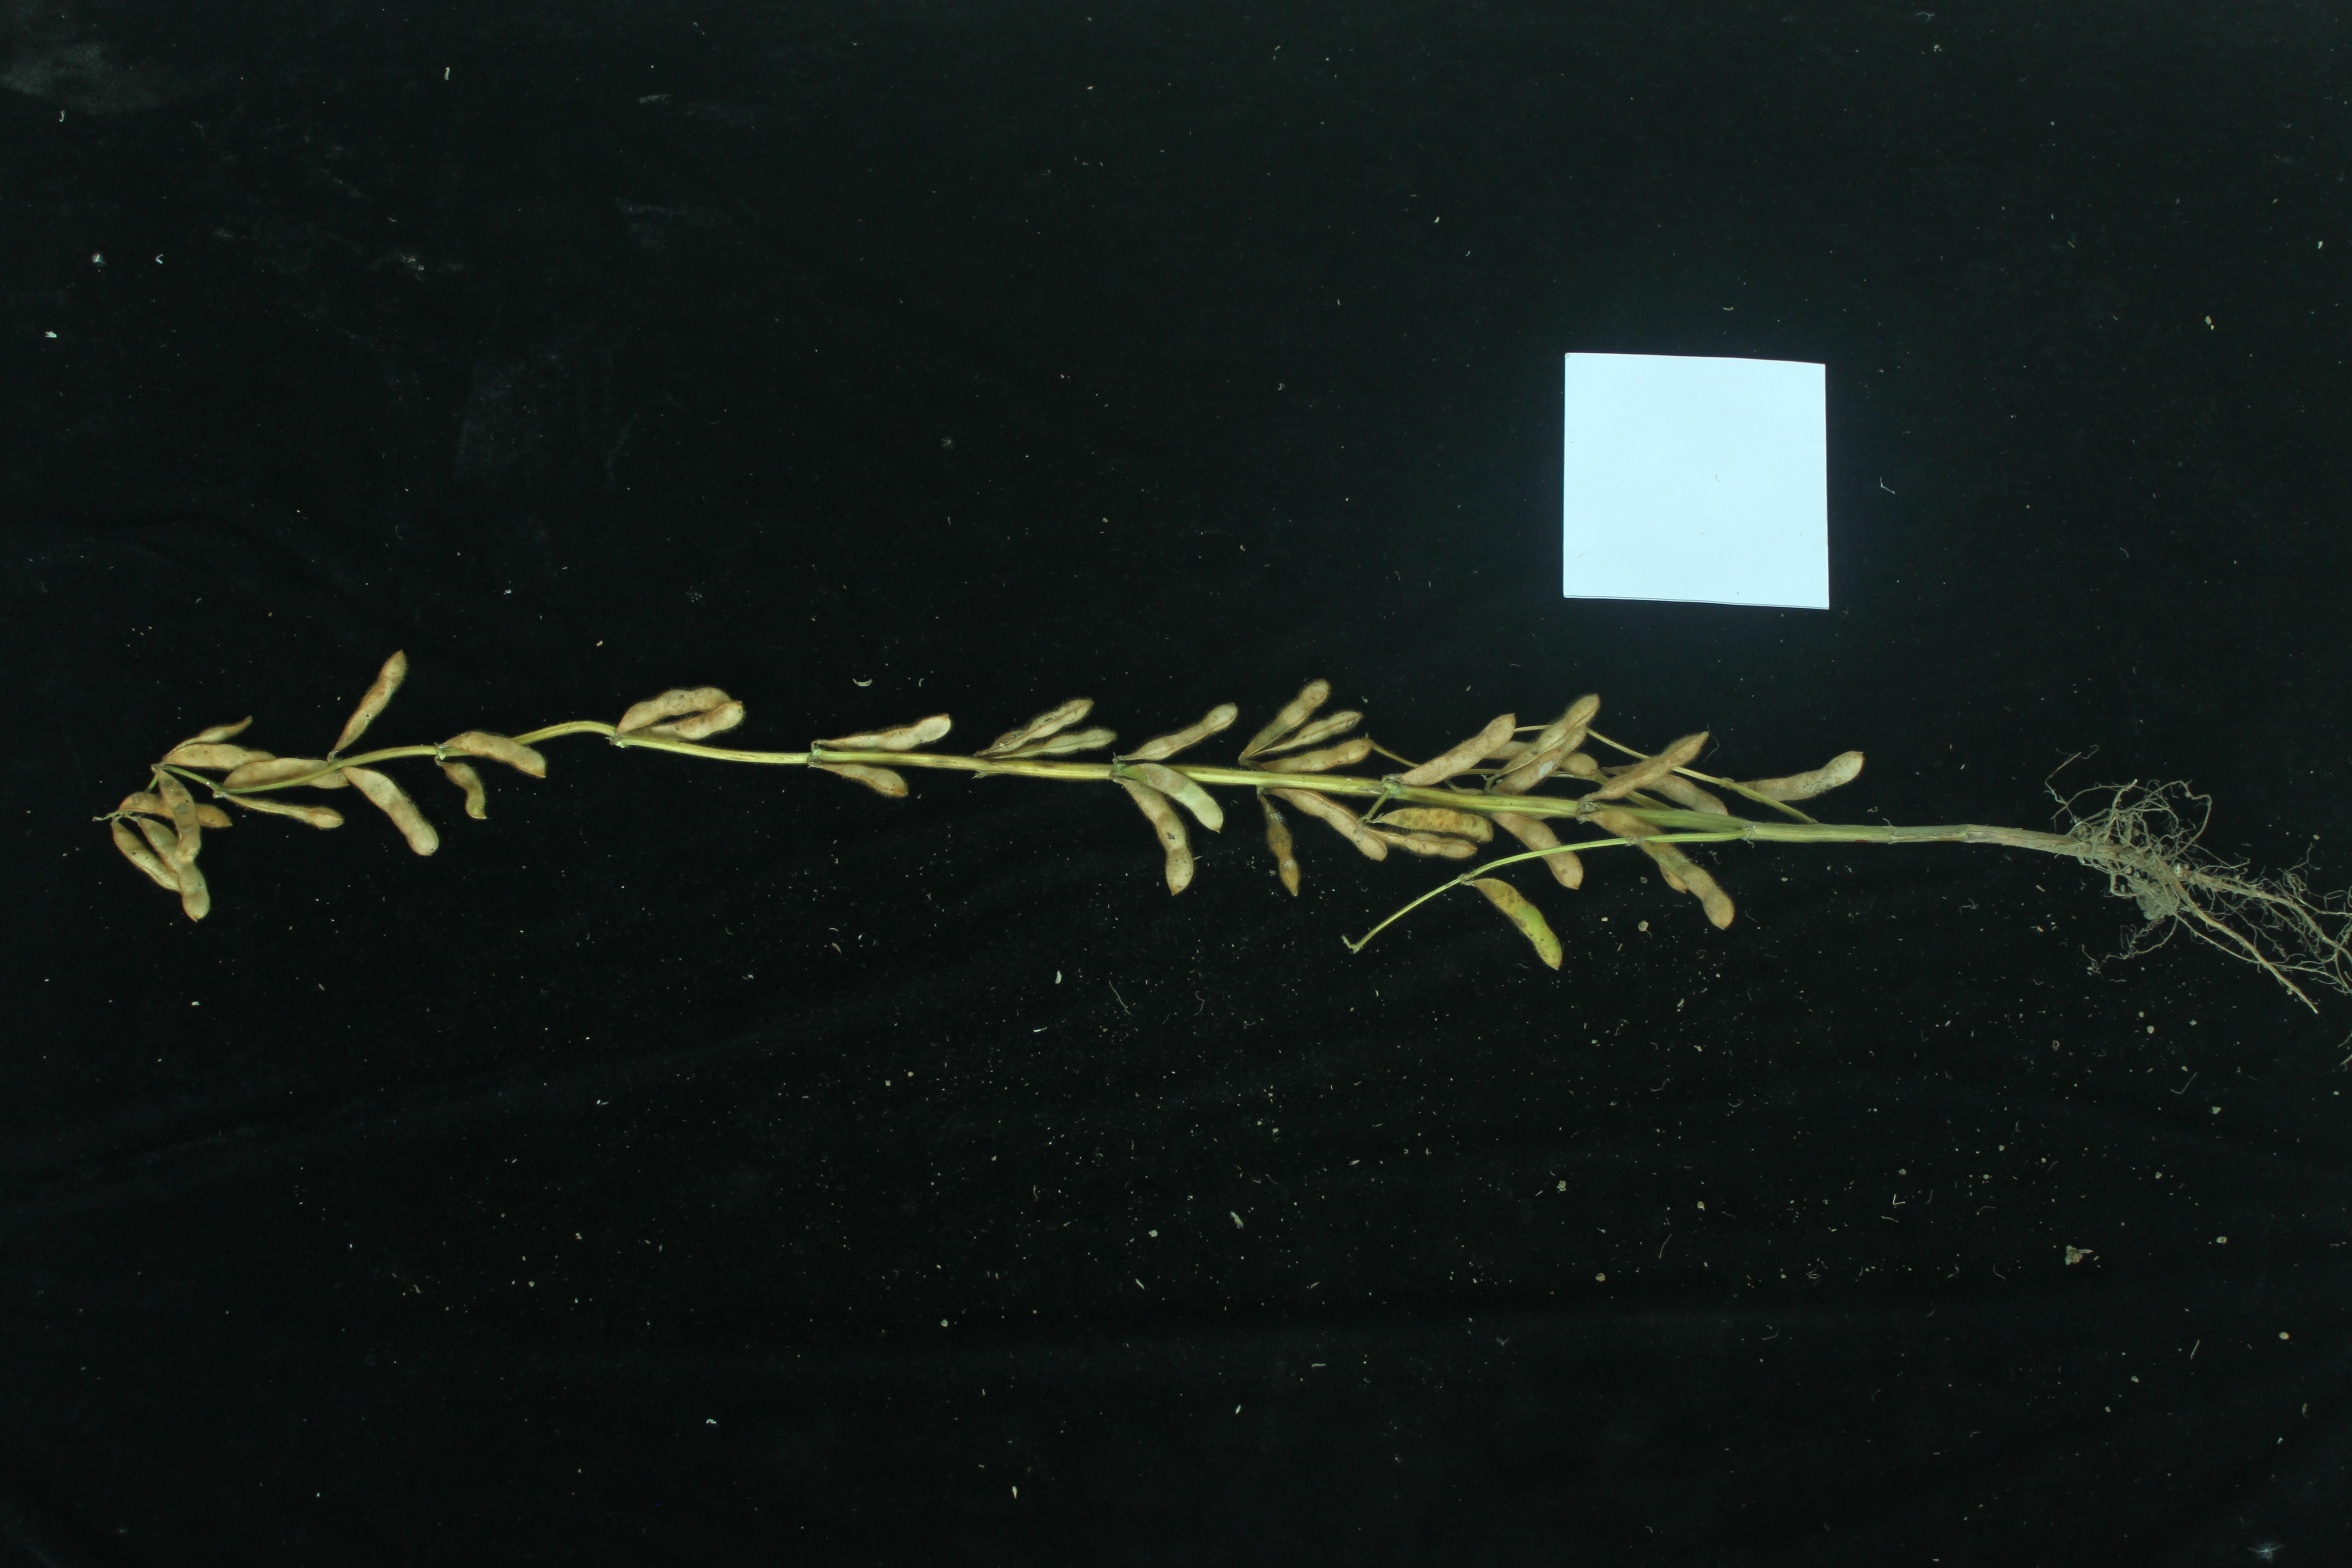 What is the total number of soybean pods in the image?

39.